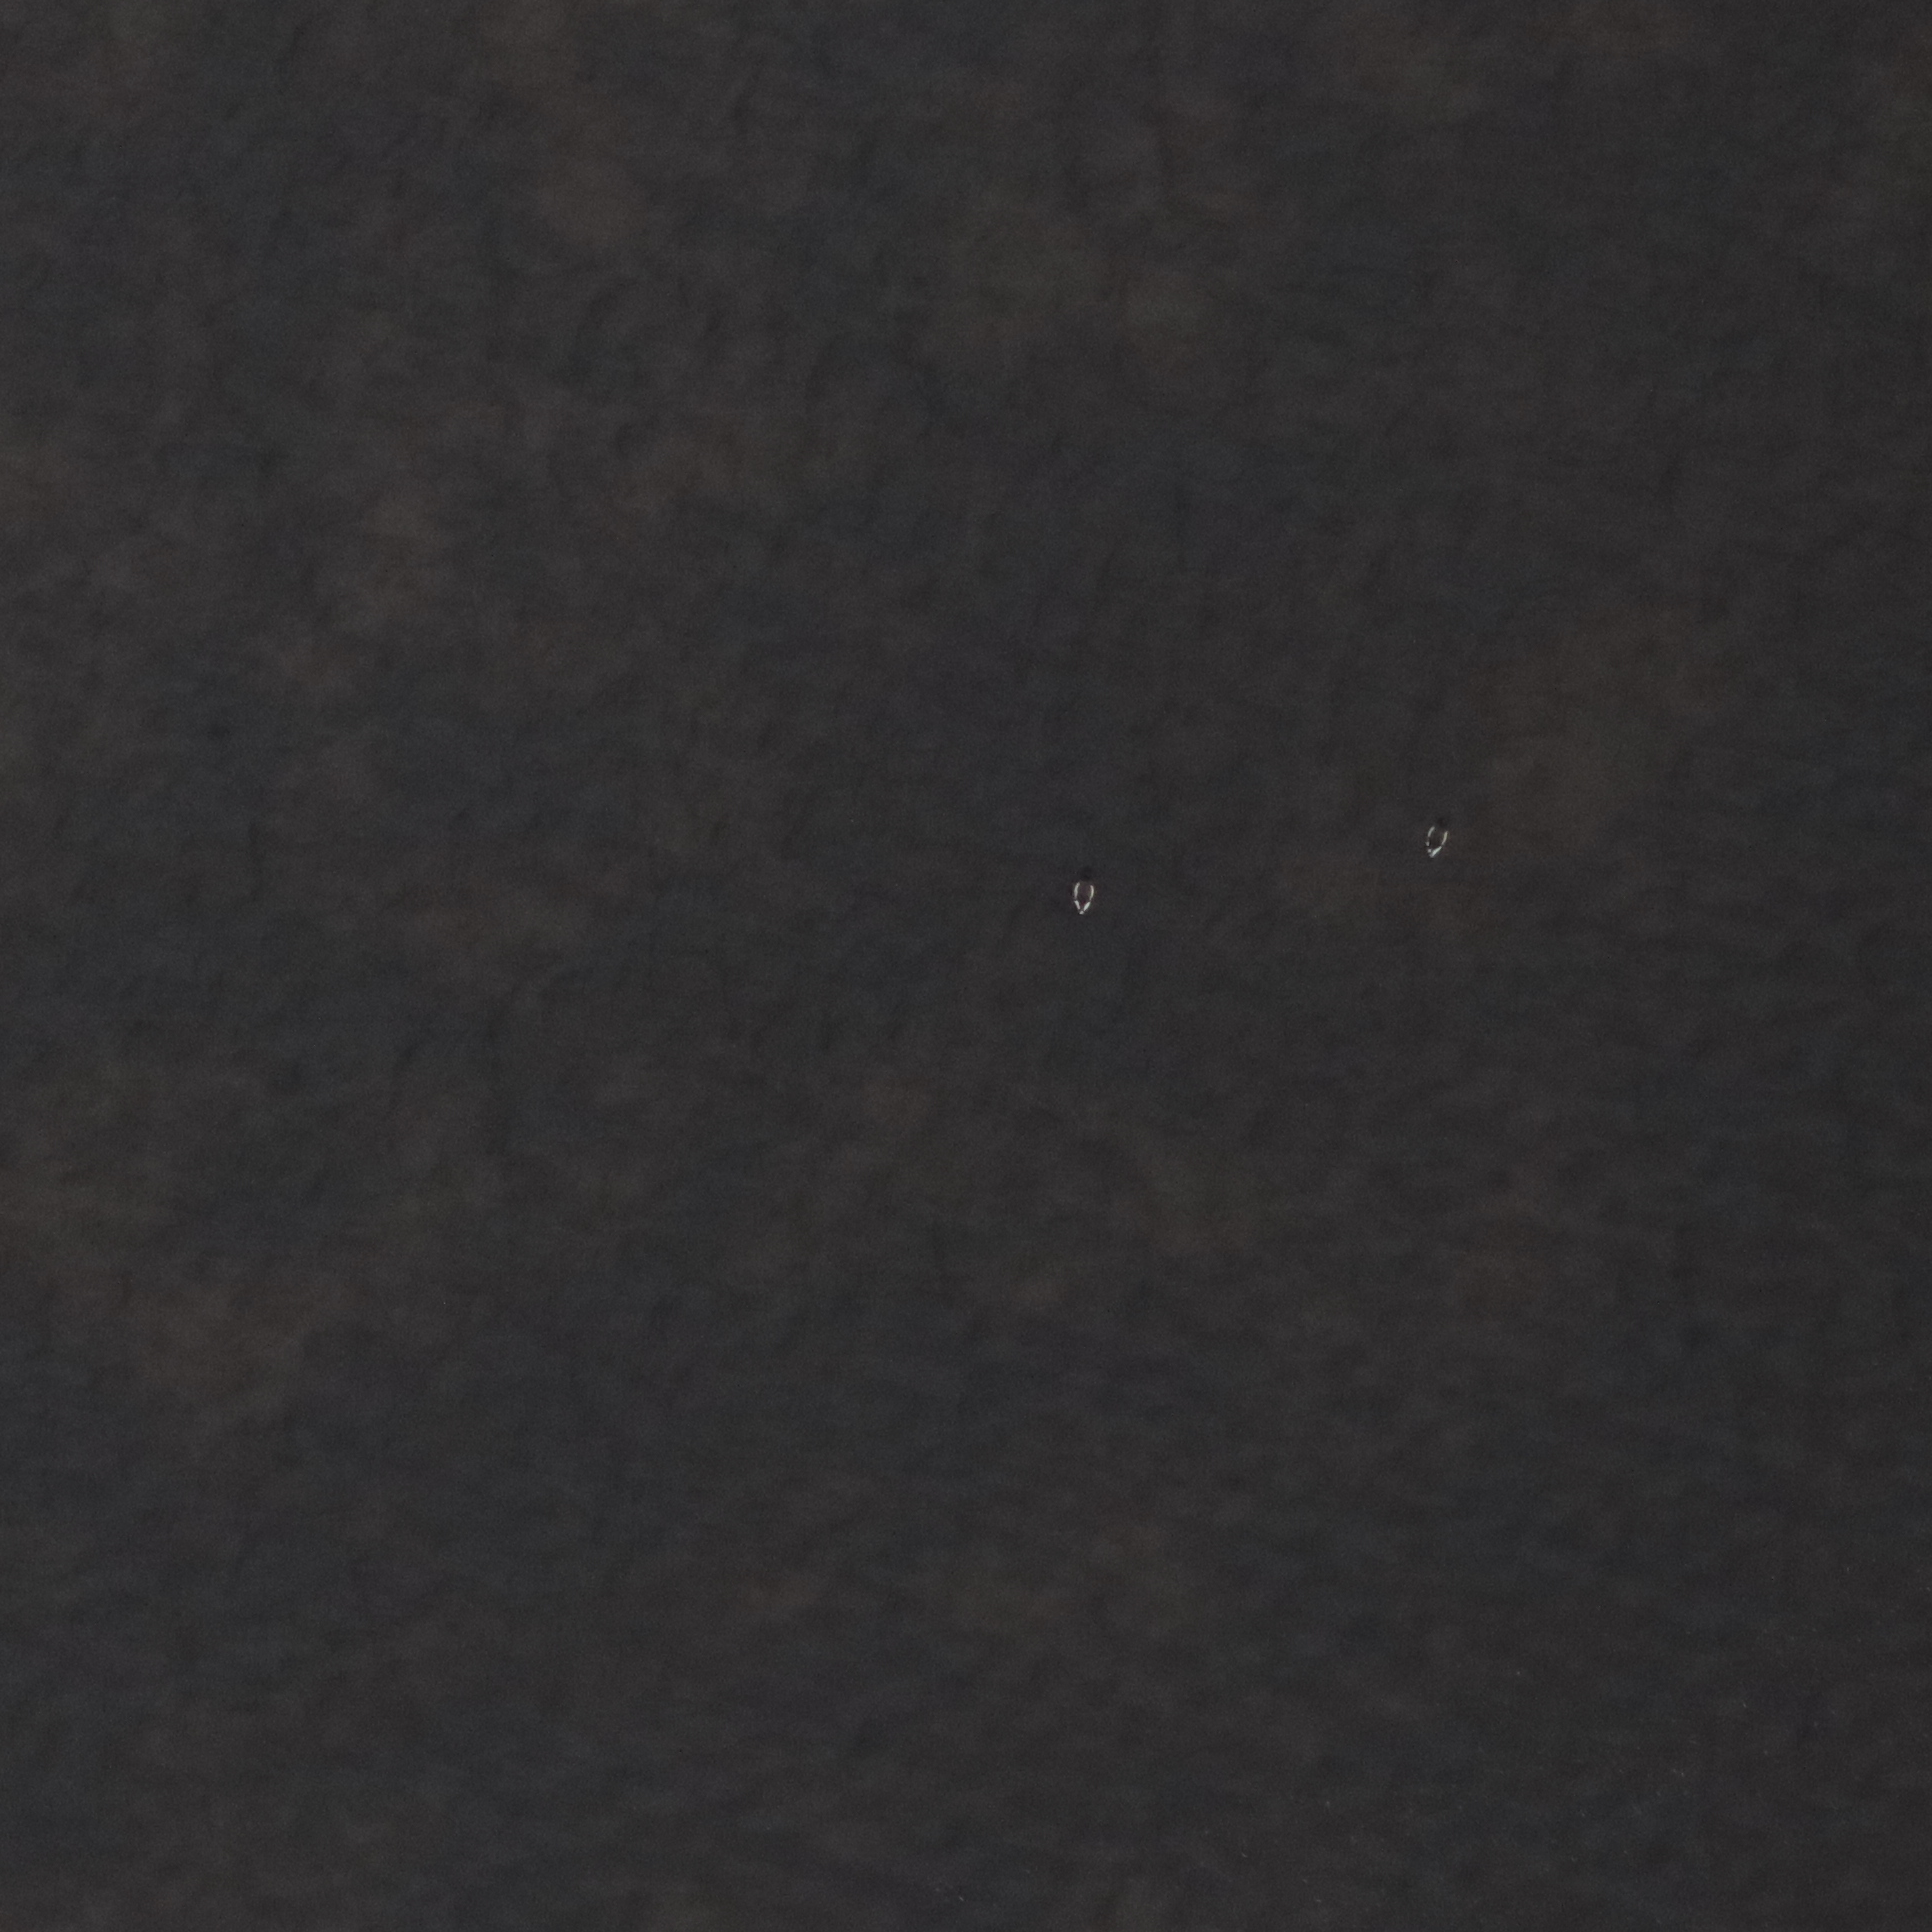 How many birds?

2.